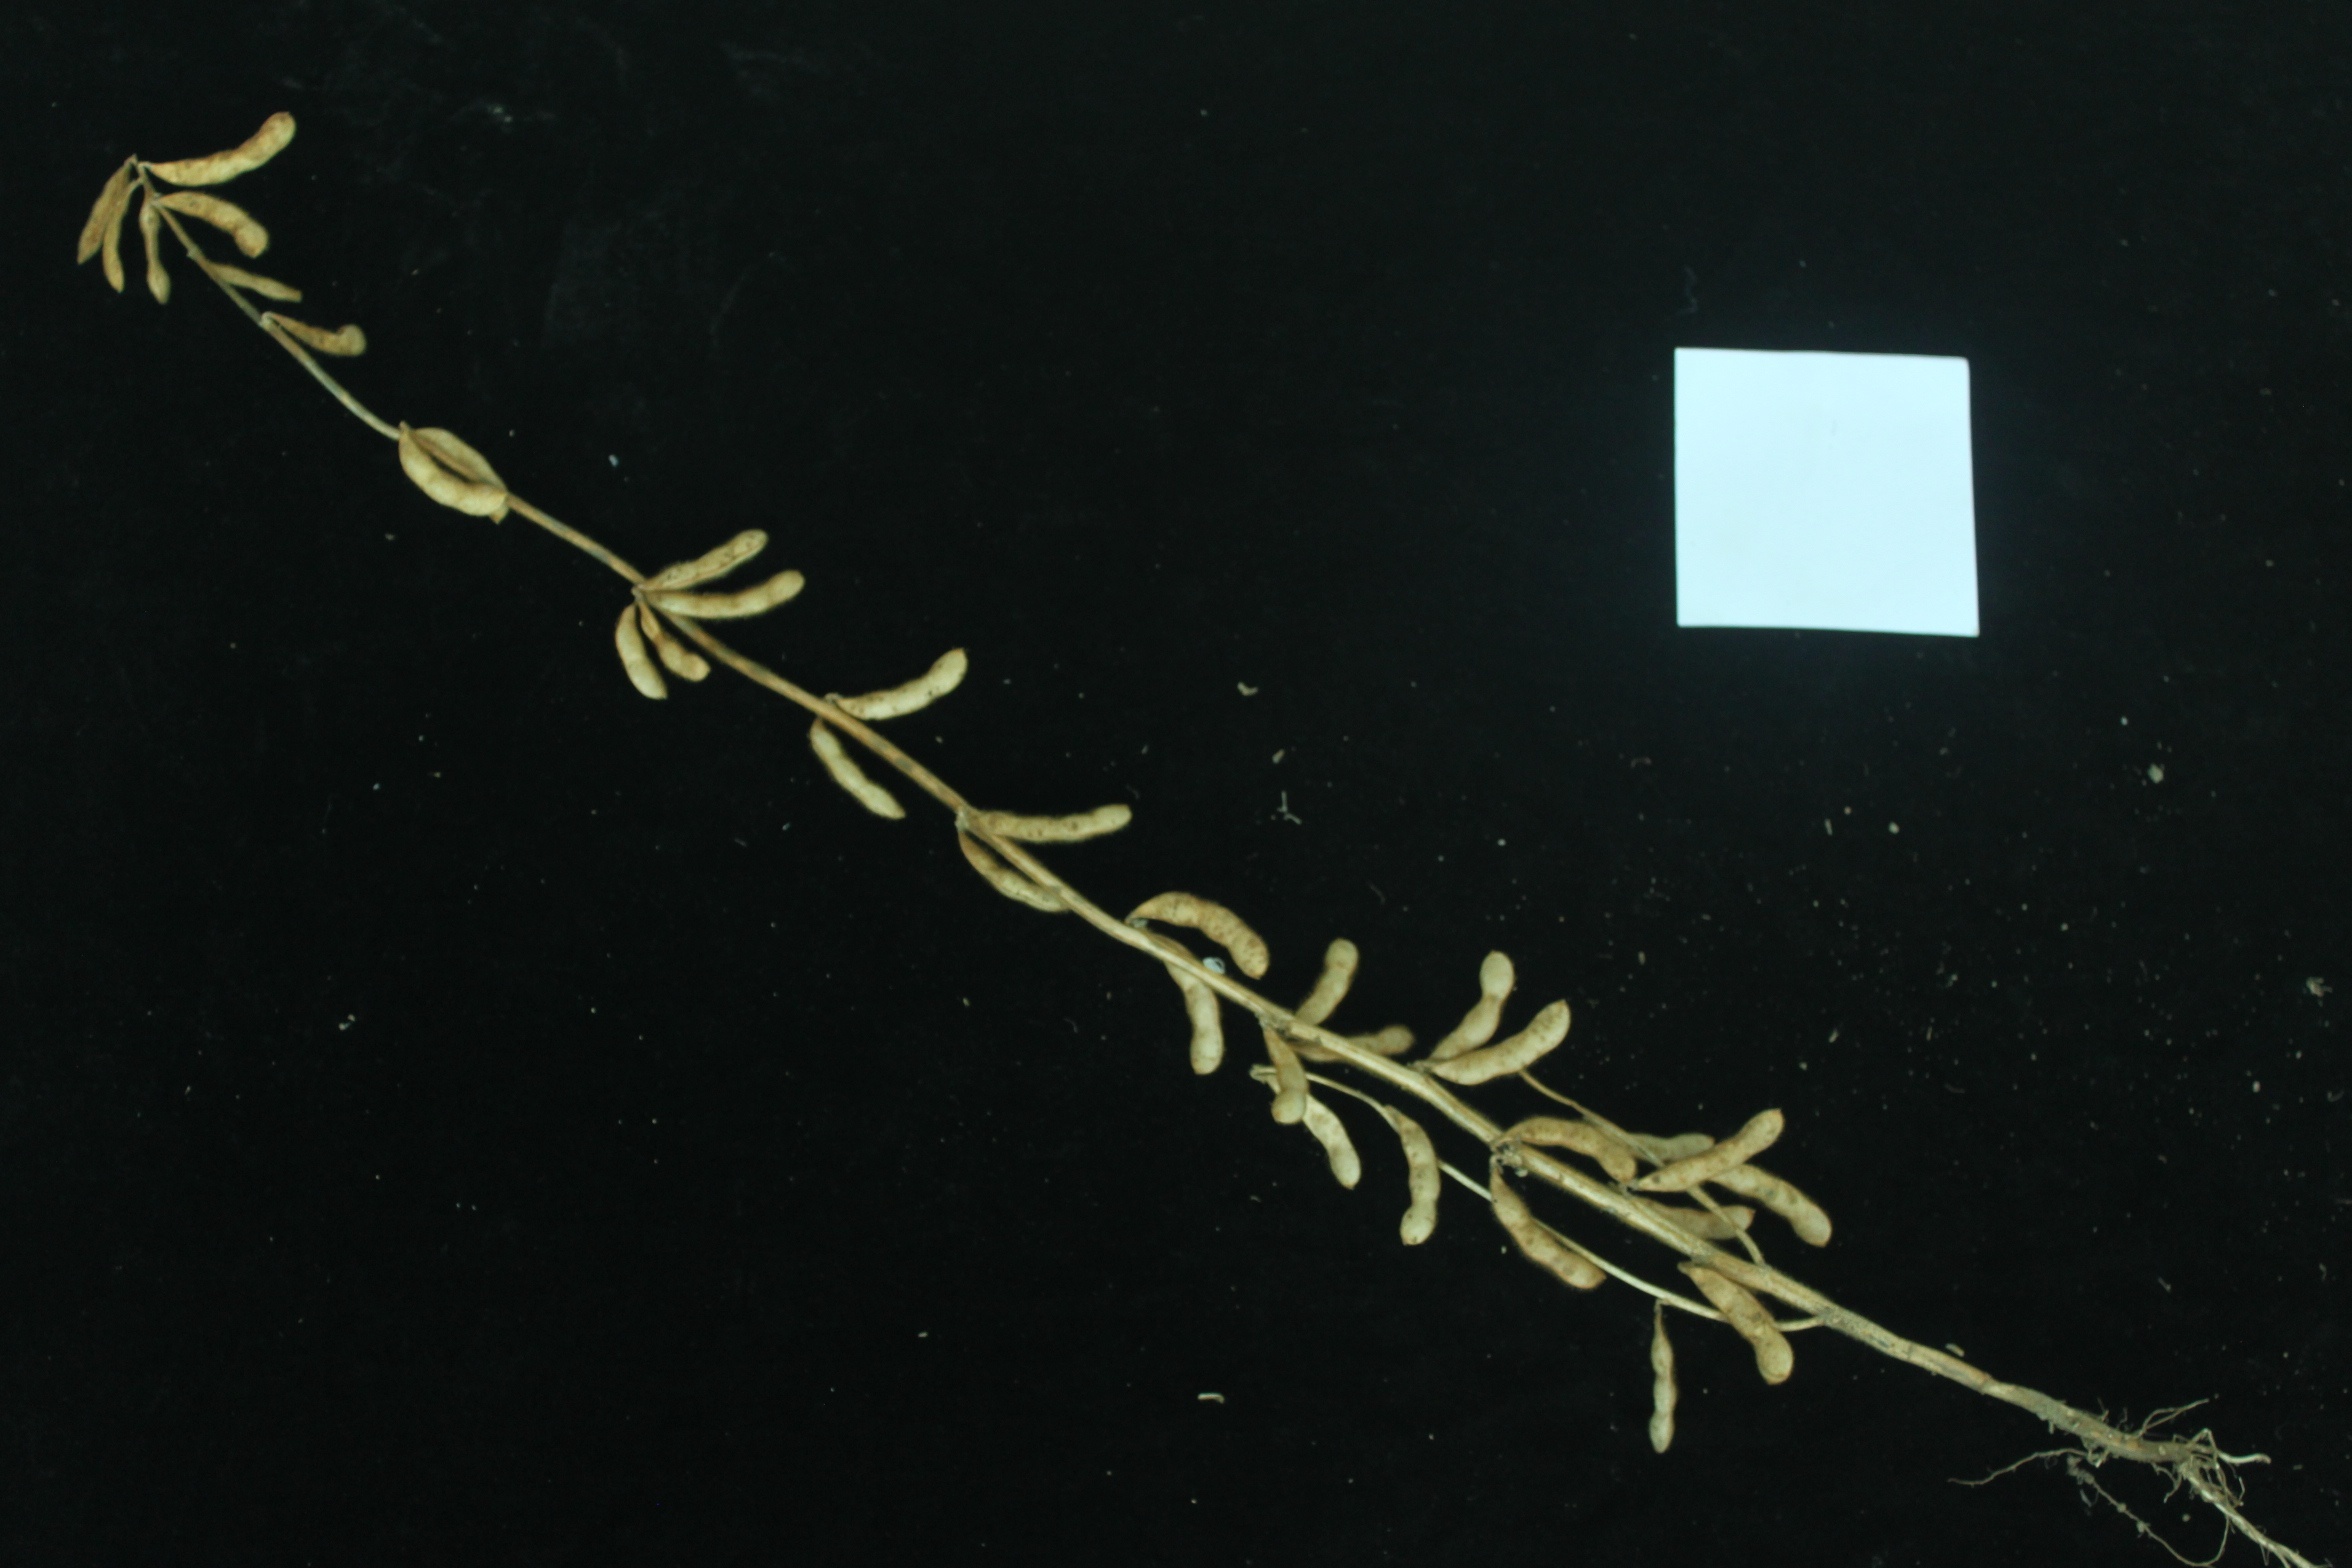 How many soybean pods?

30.